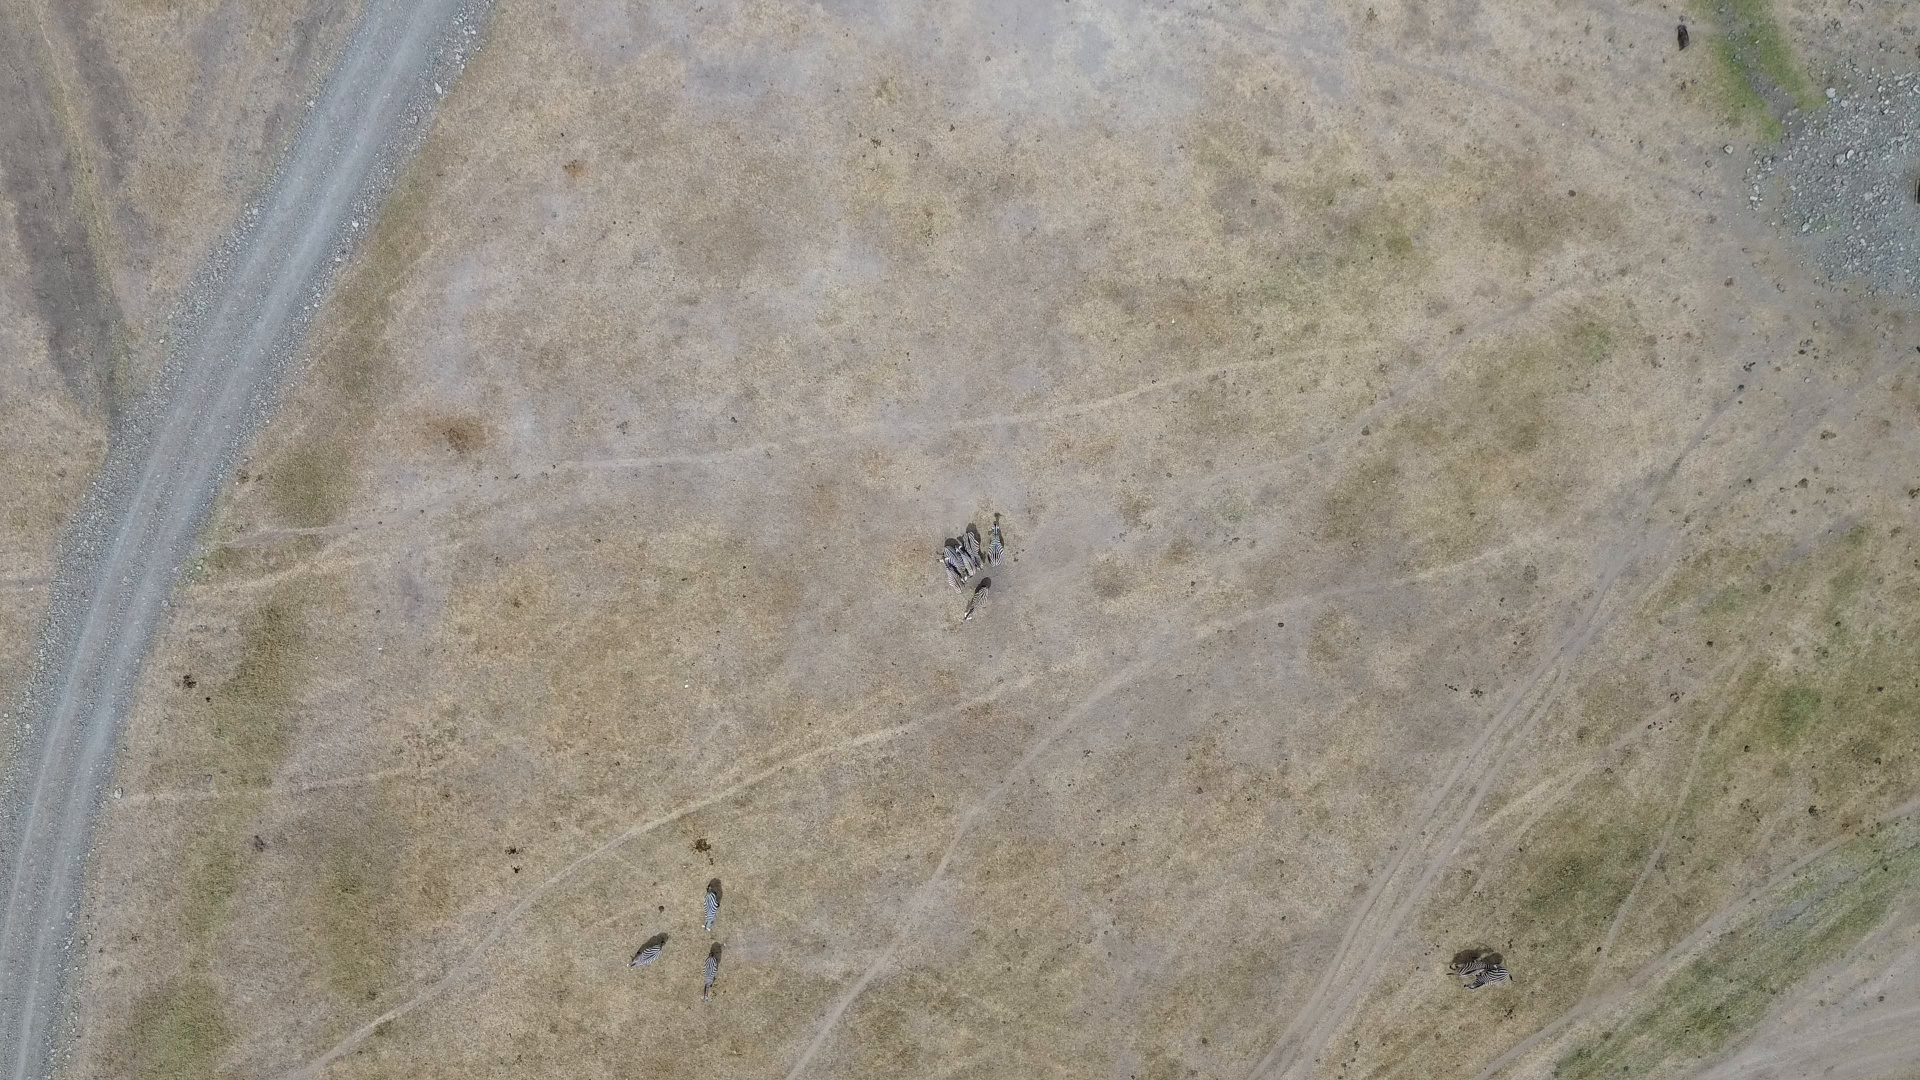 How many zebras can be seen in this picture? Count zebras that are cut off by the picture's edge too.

11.